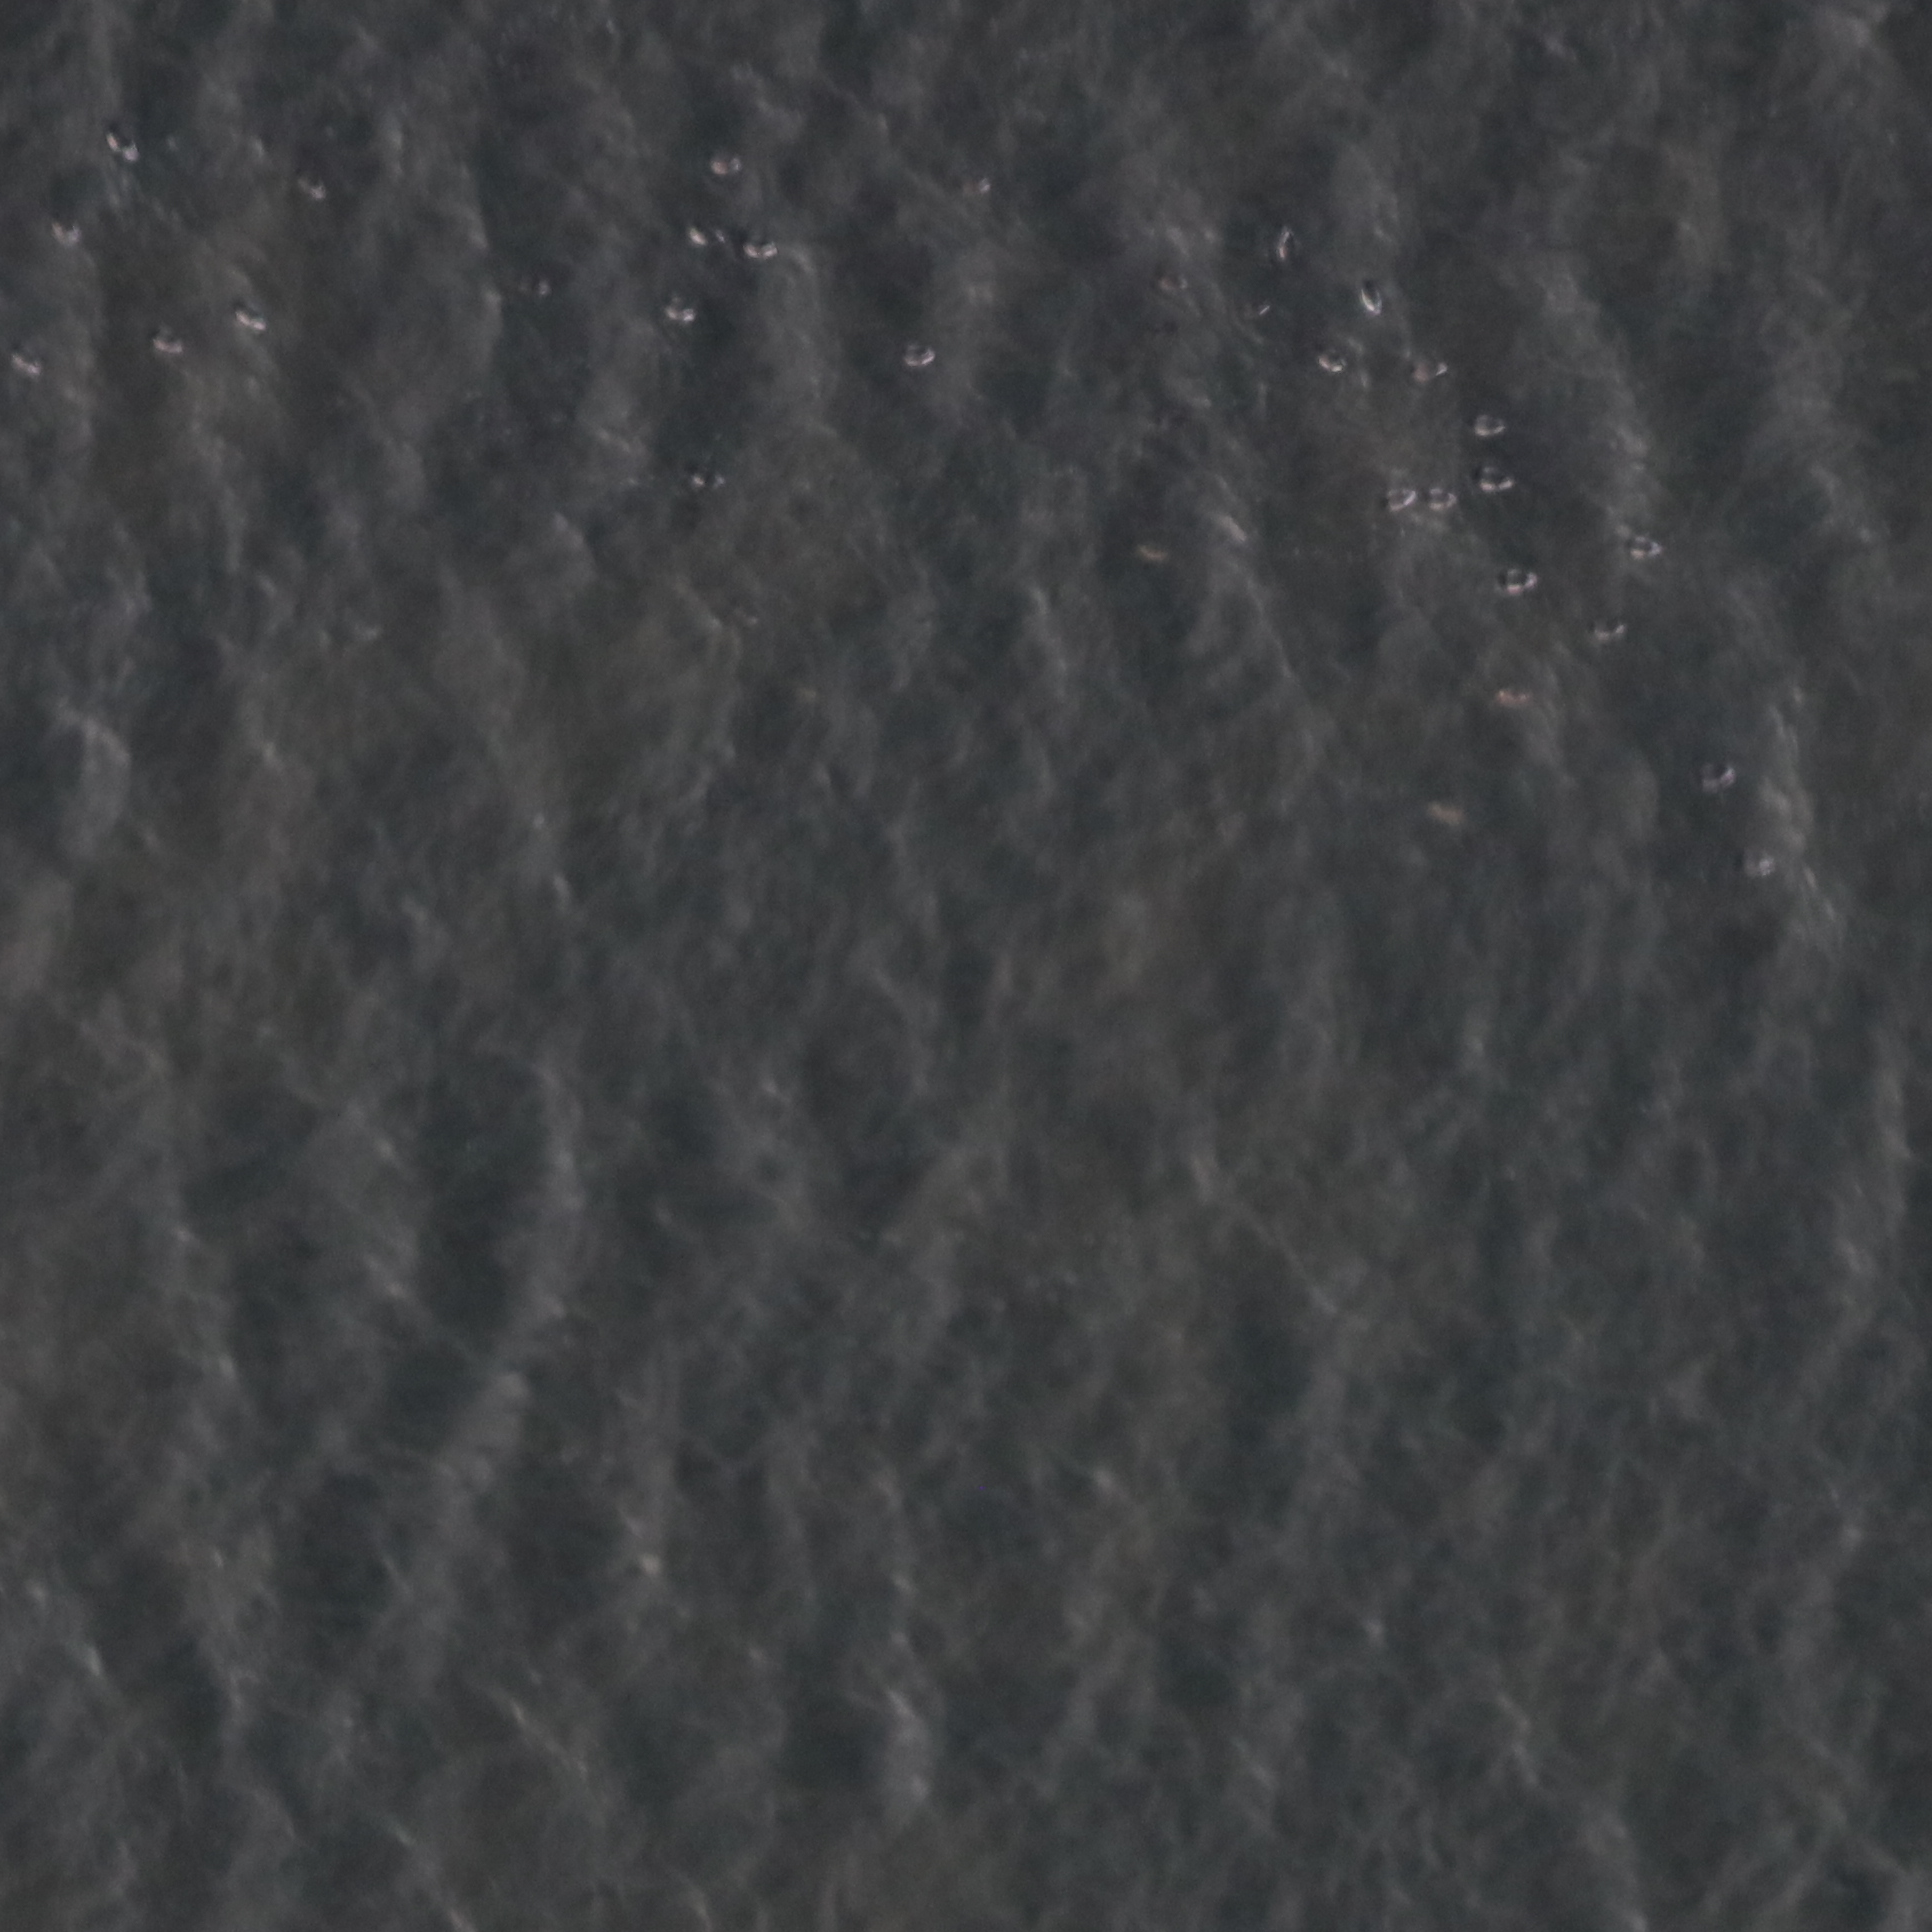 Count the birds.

31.